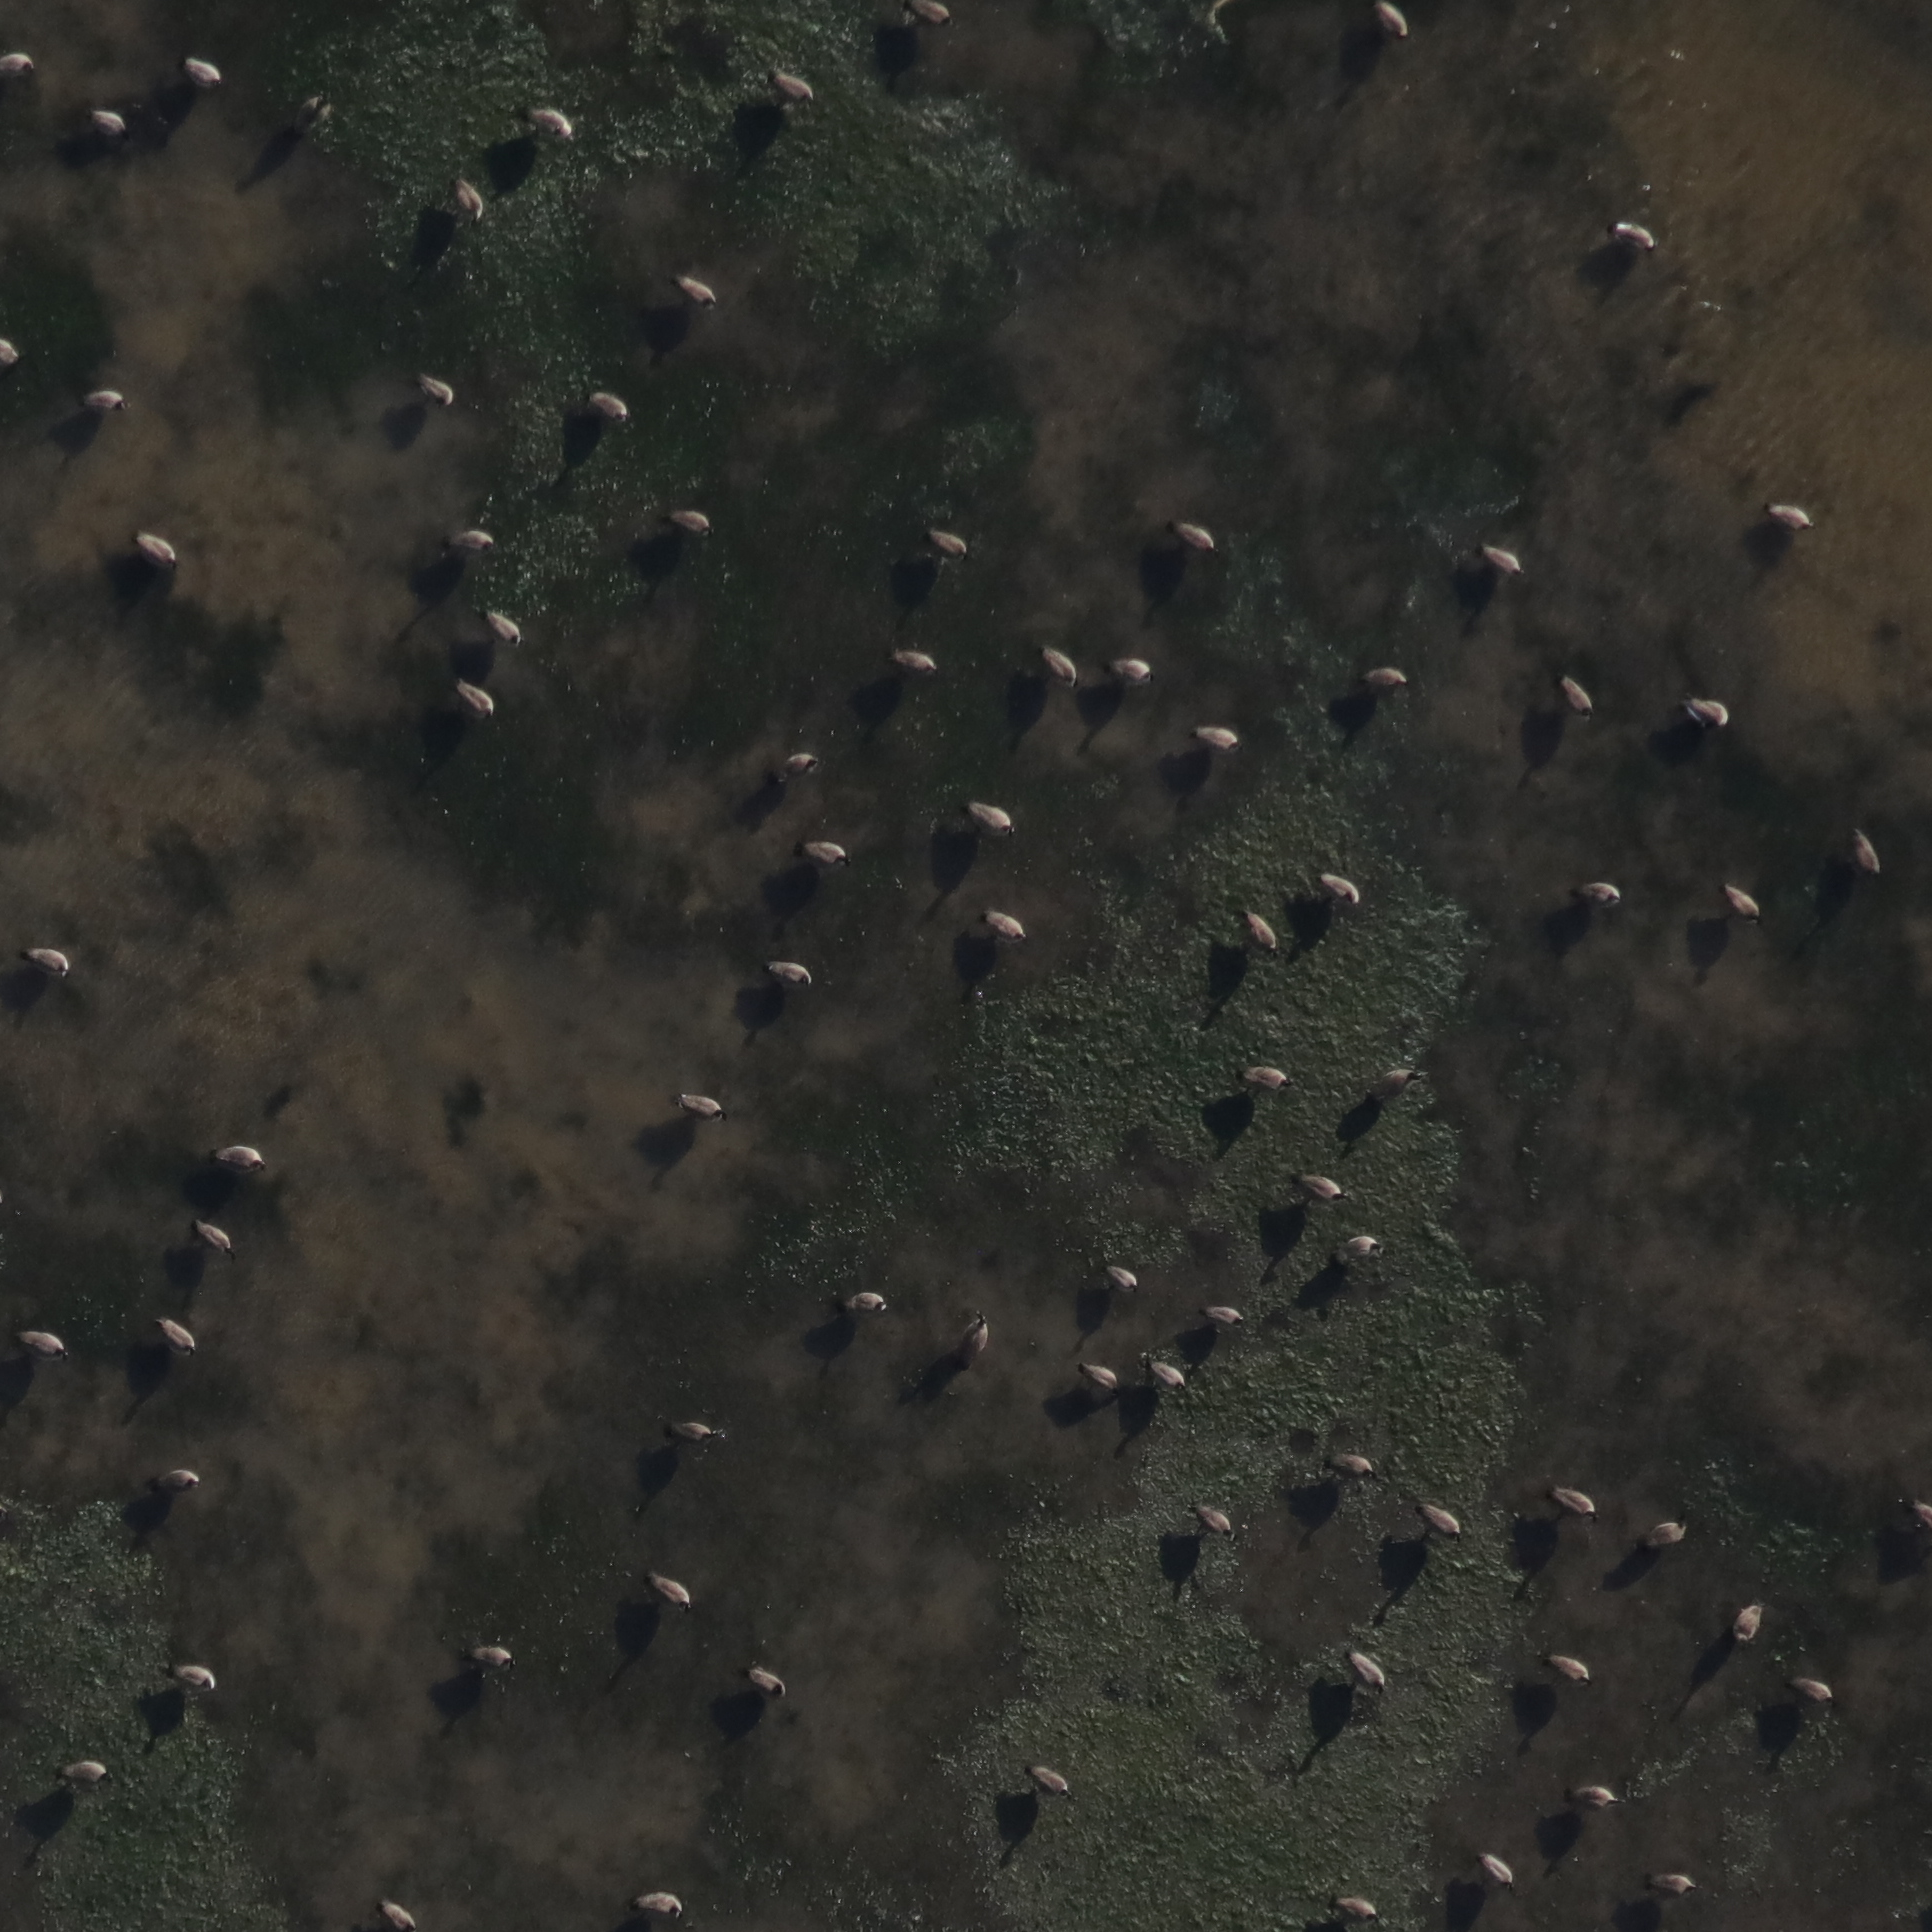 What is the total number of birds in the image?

80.